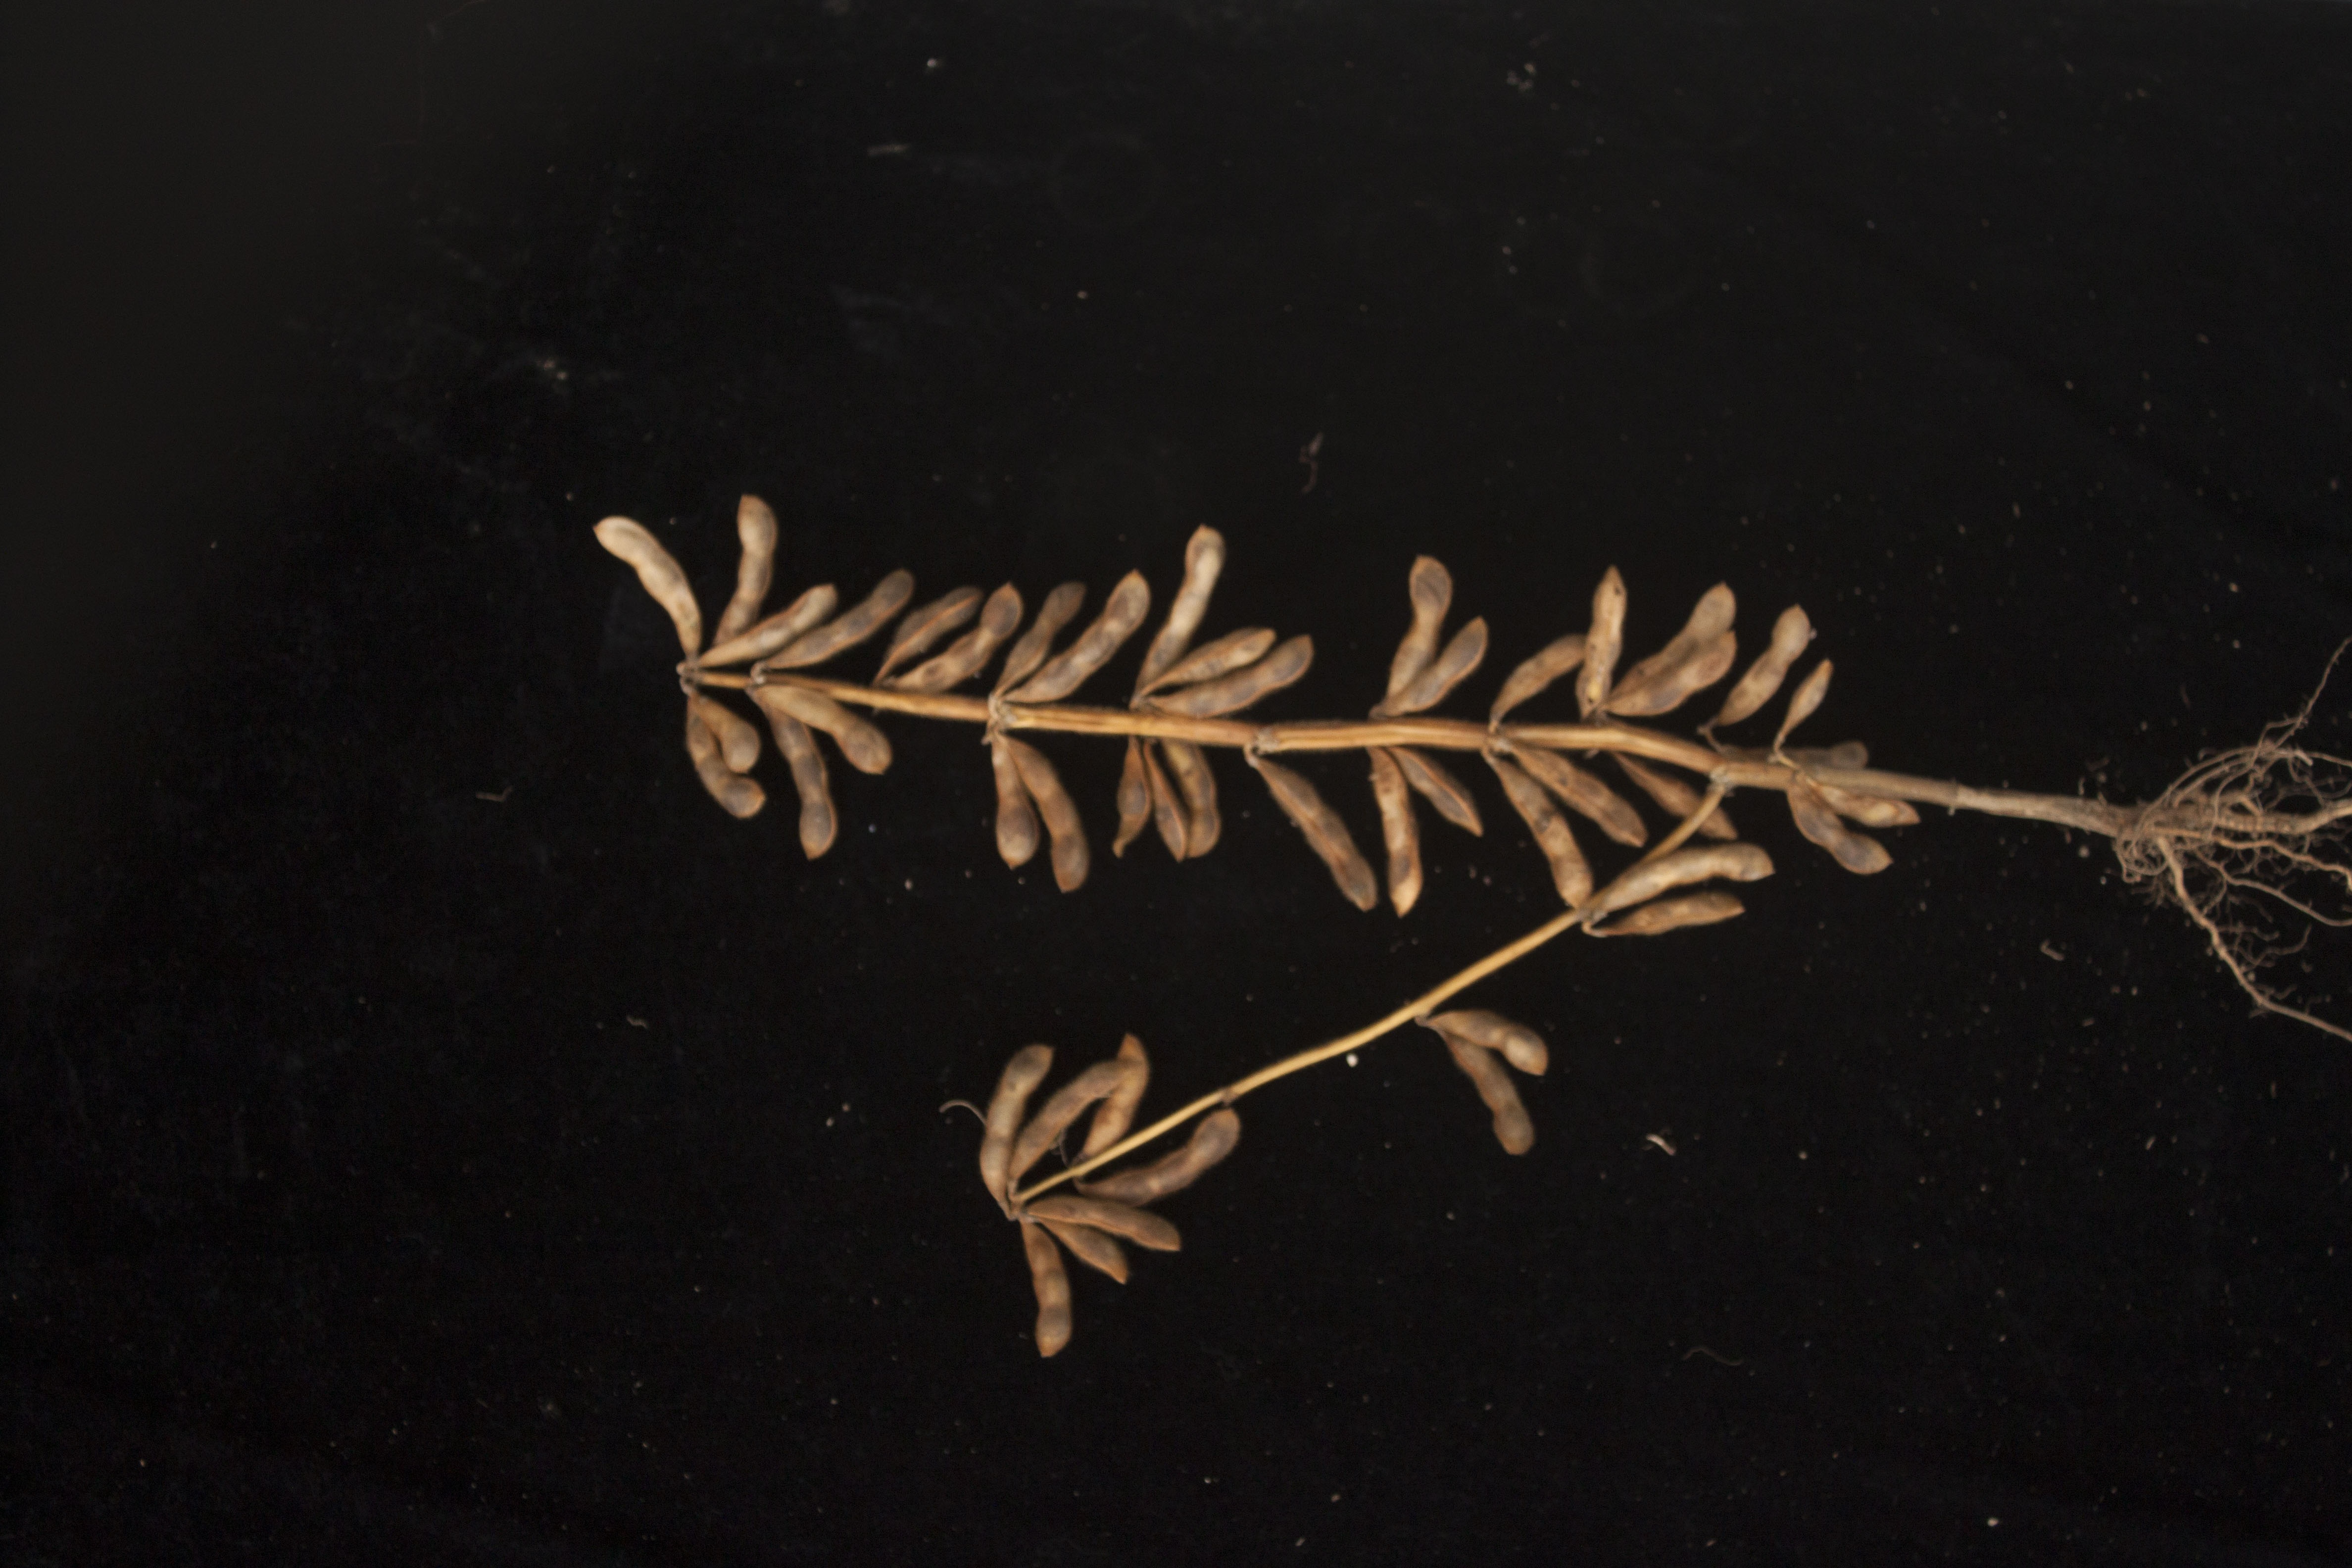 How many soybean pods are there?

47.